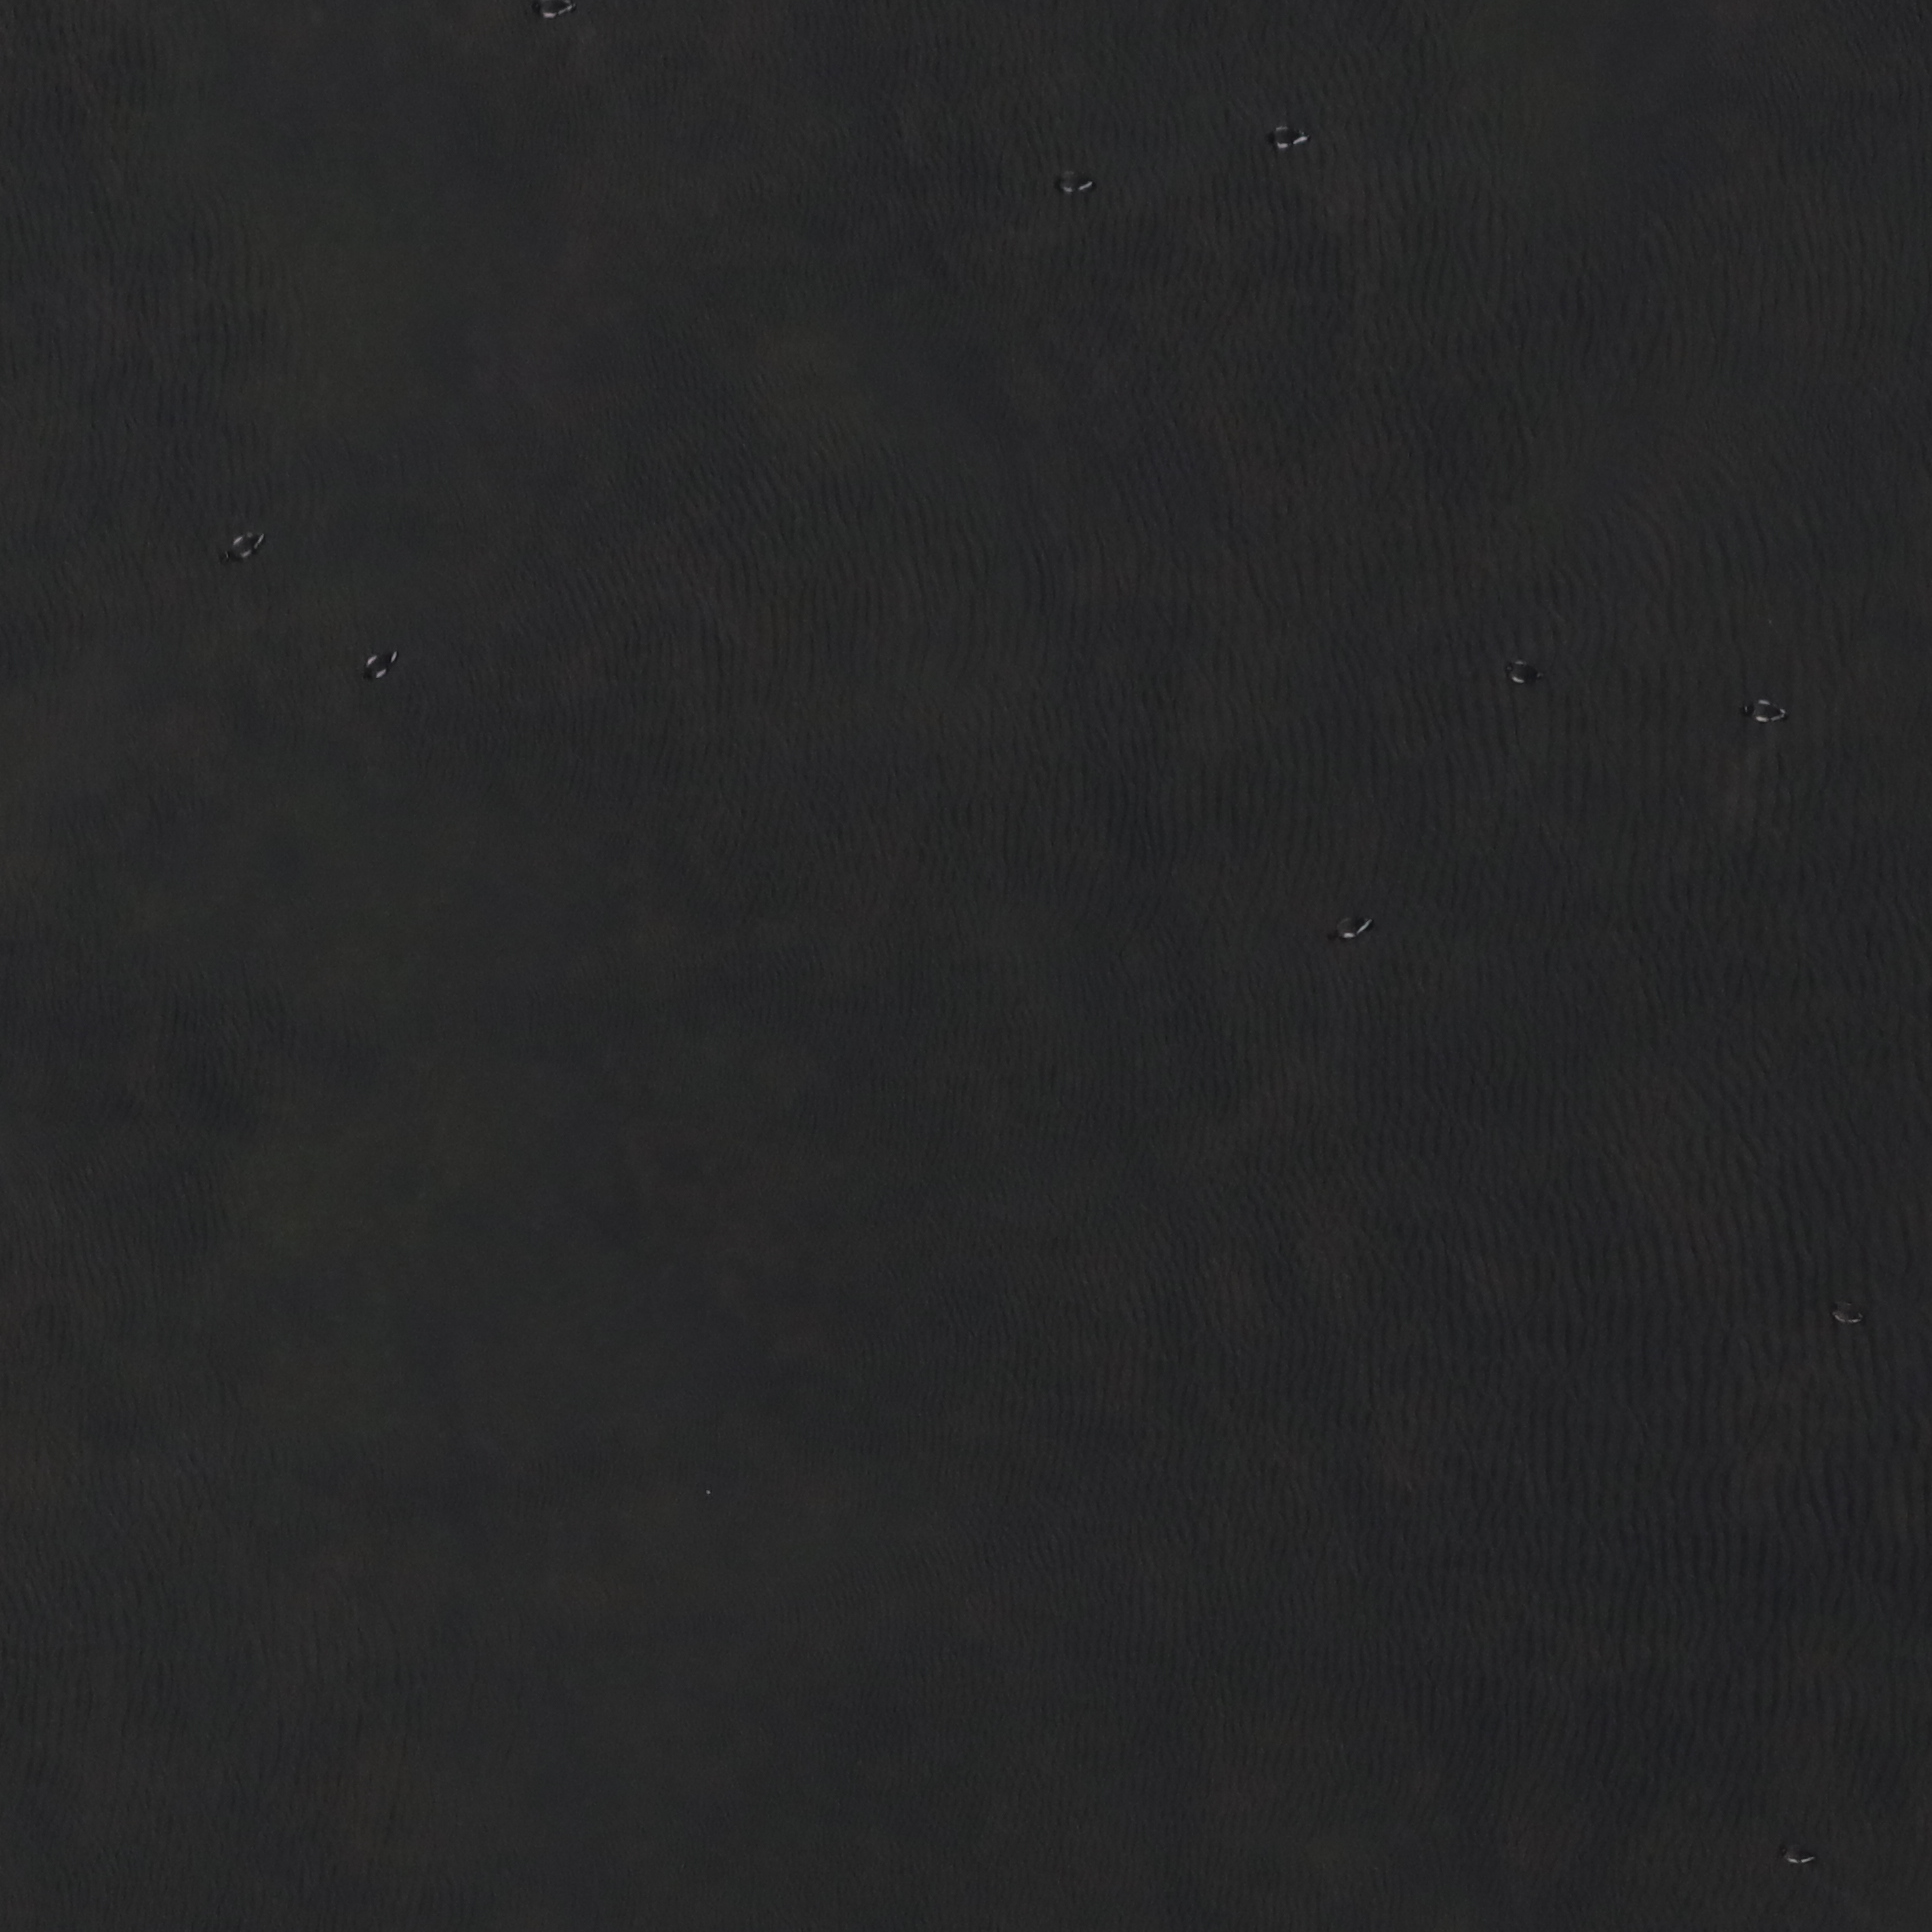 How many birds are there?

10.